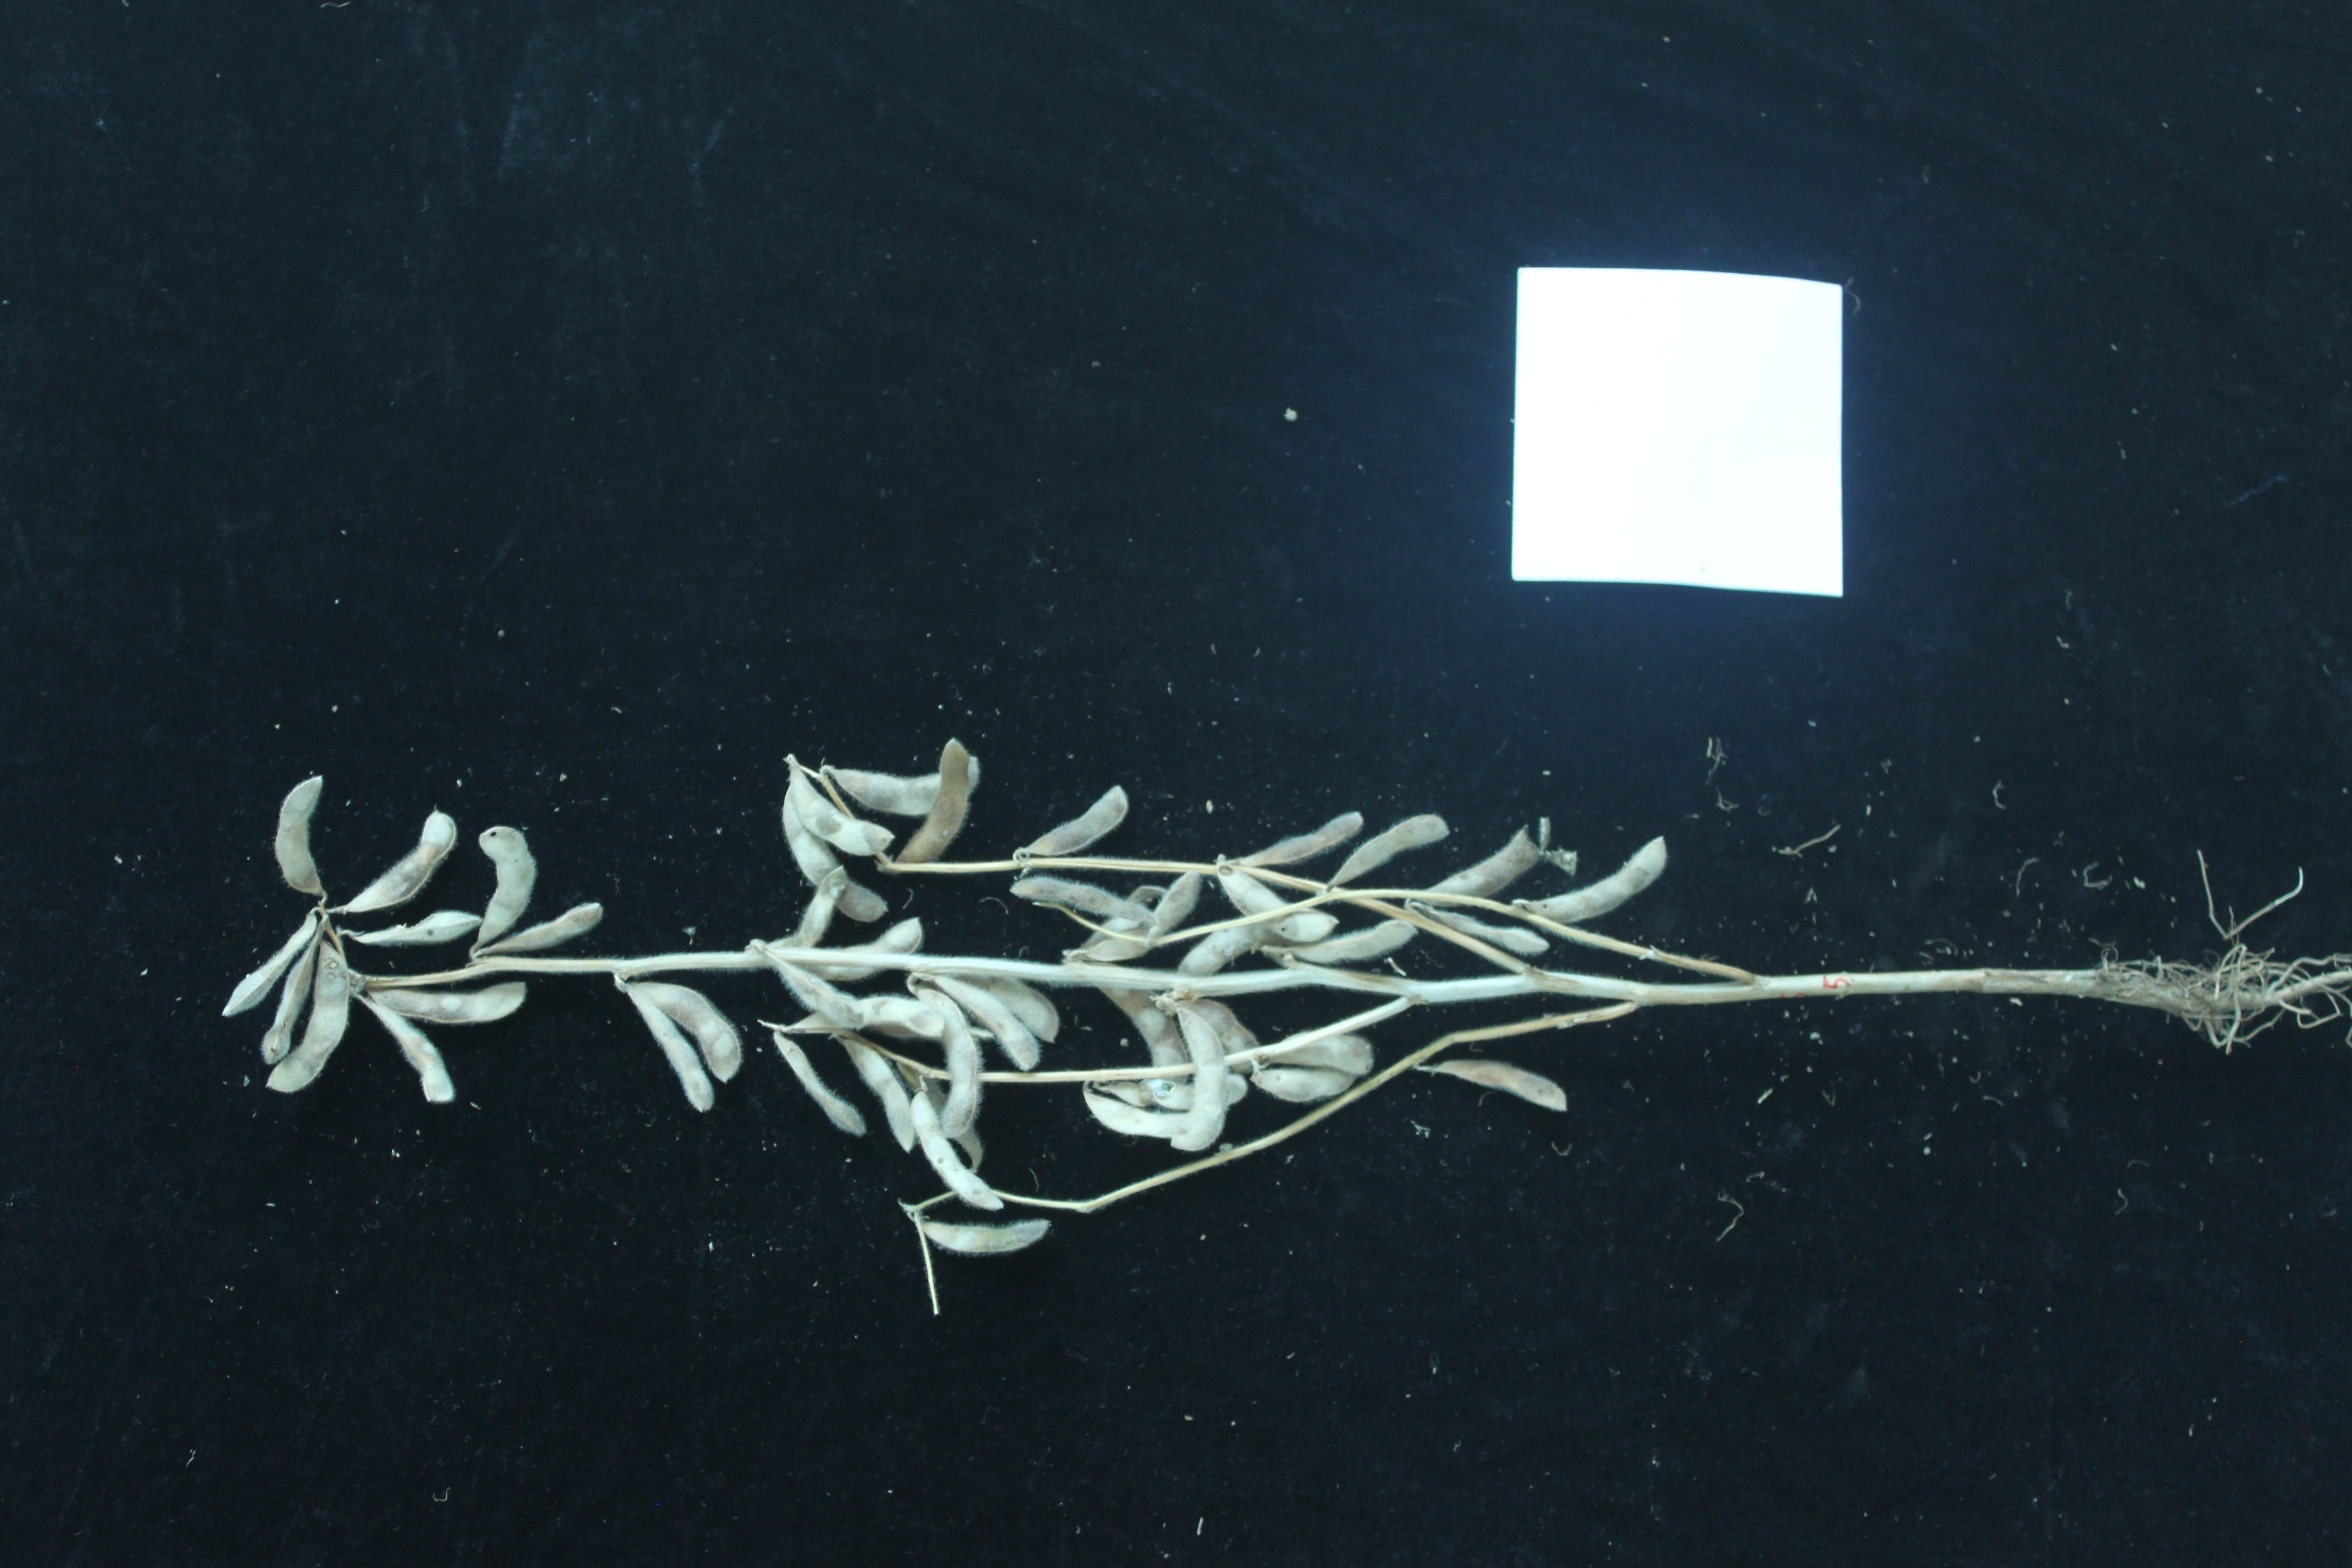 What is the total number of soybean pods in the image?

48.